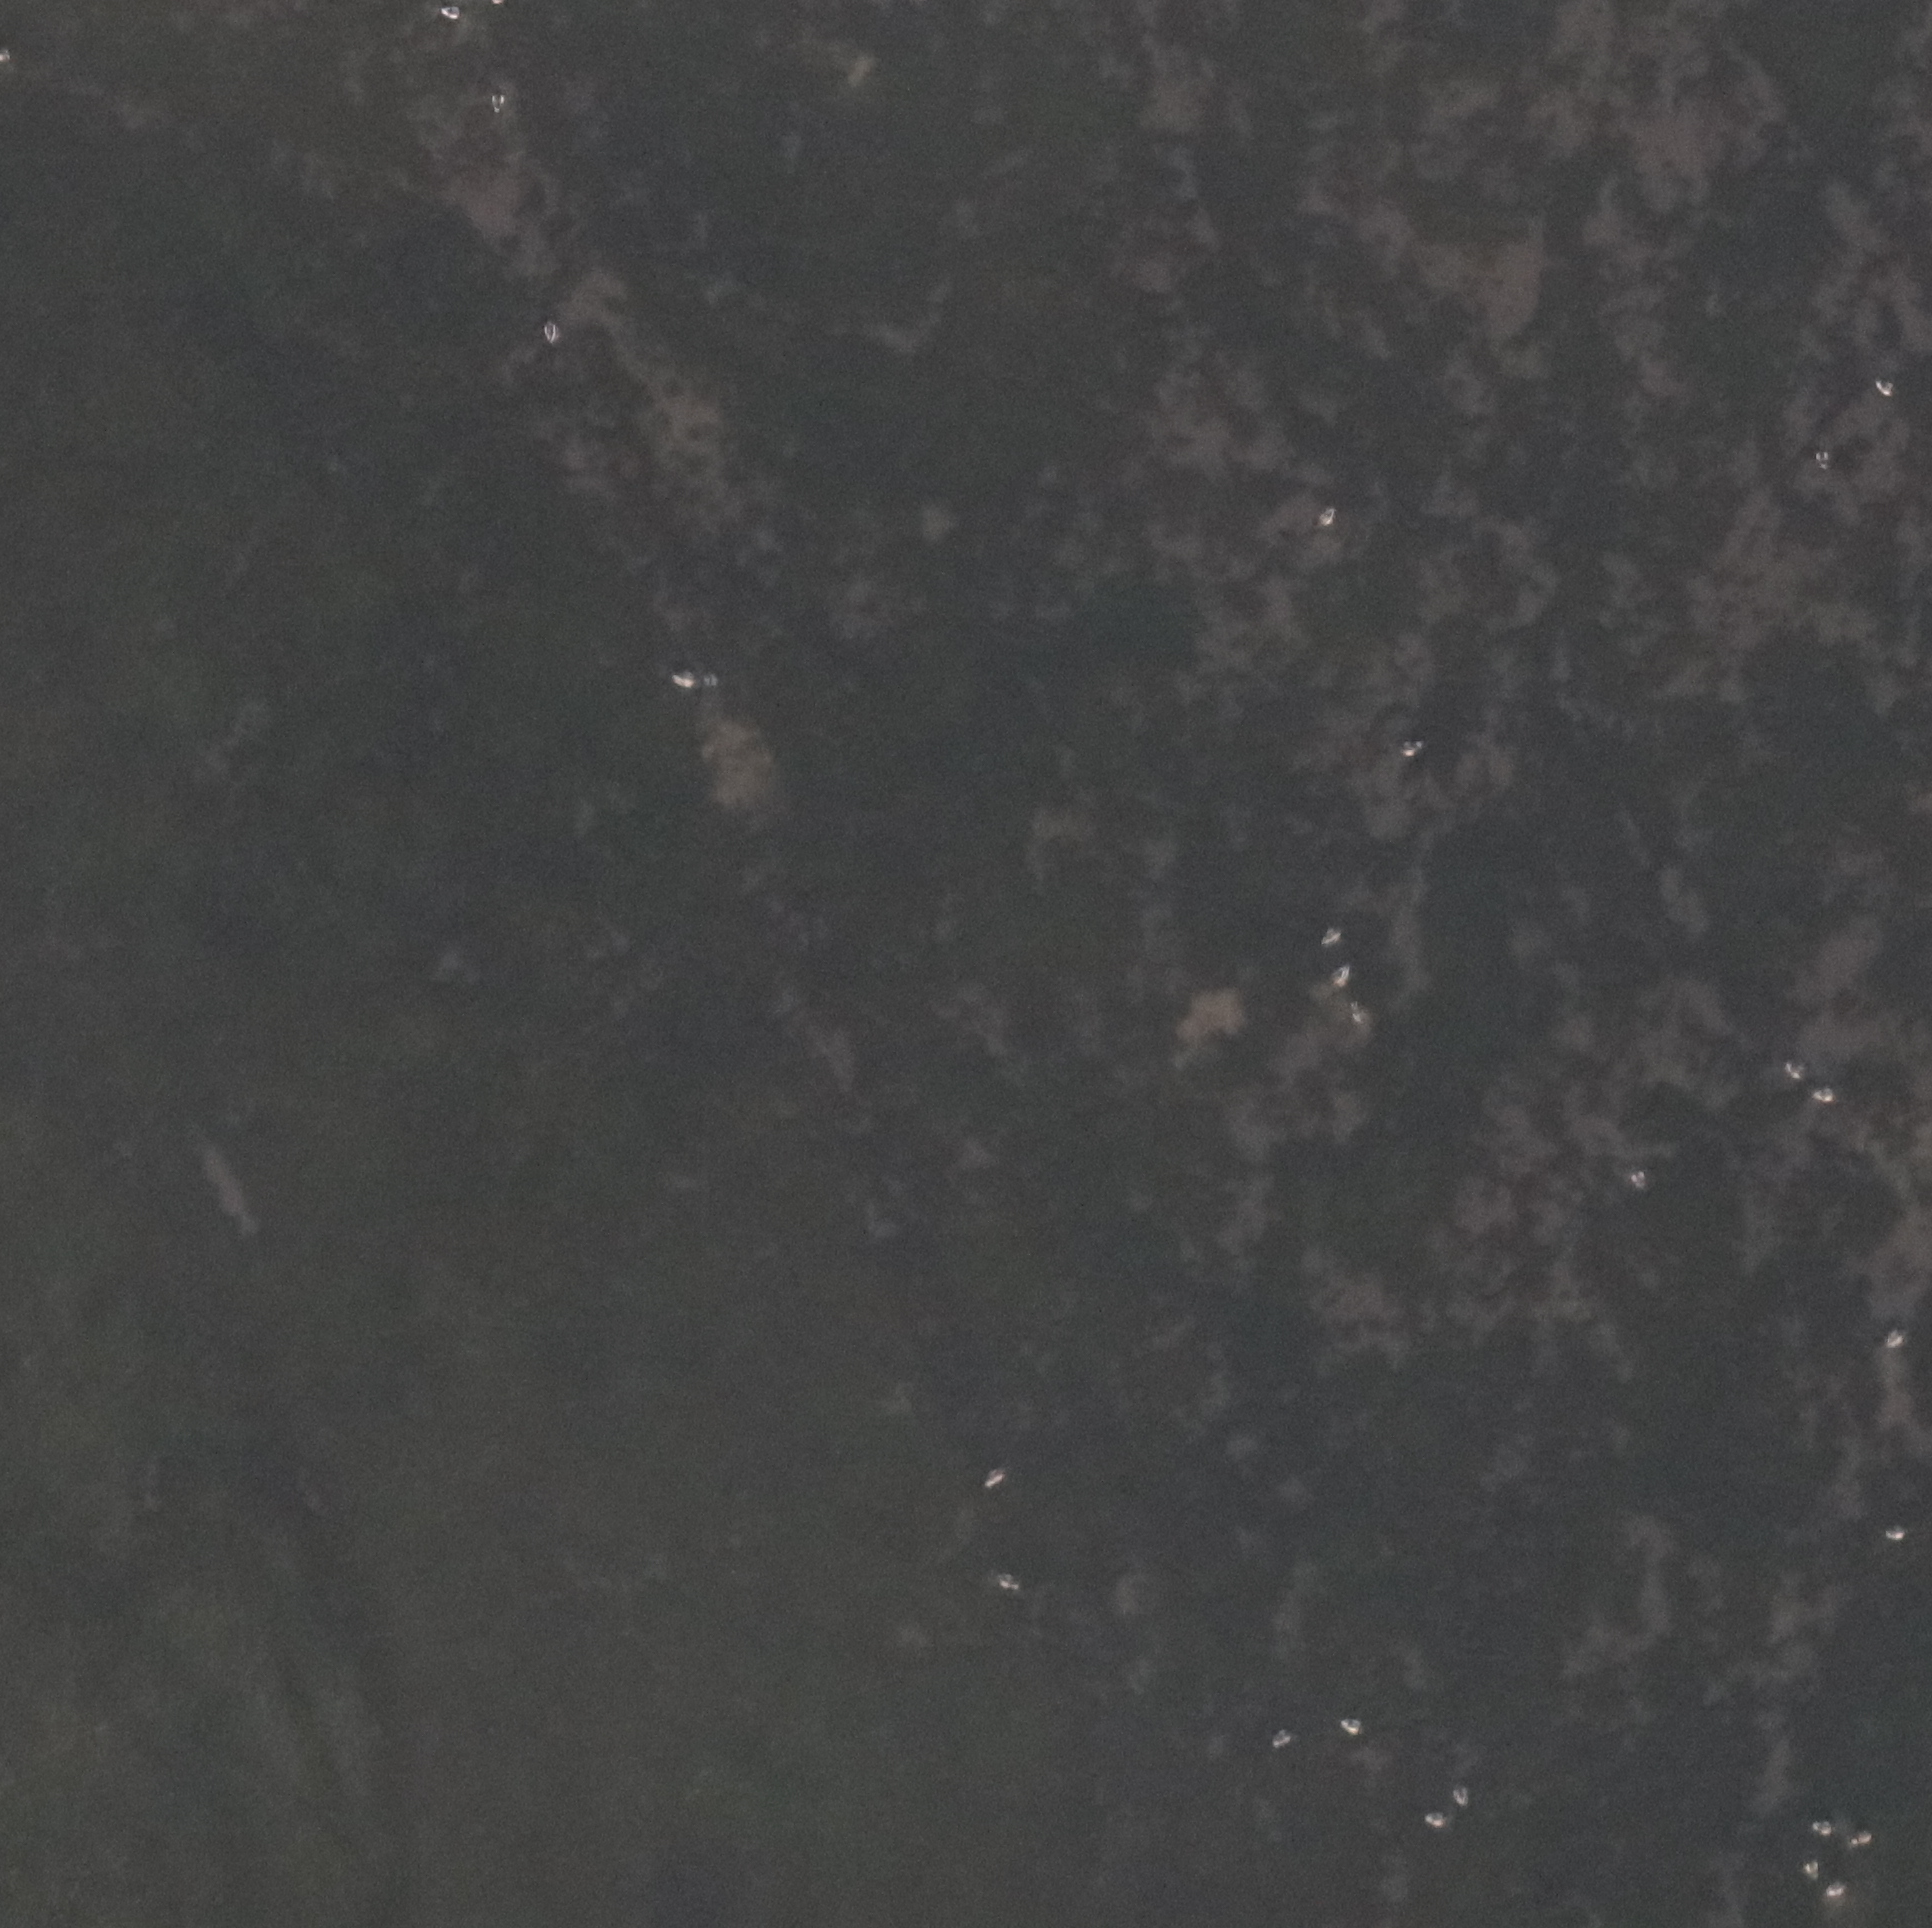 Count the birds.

27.